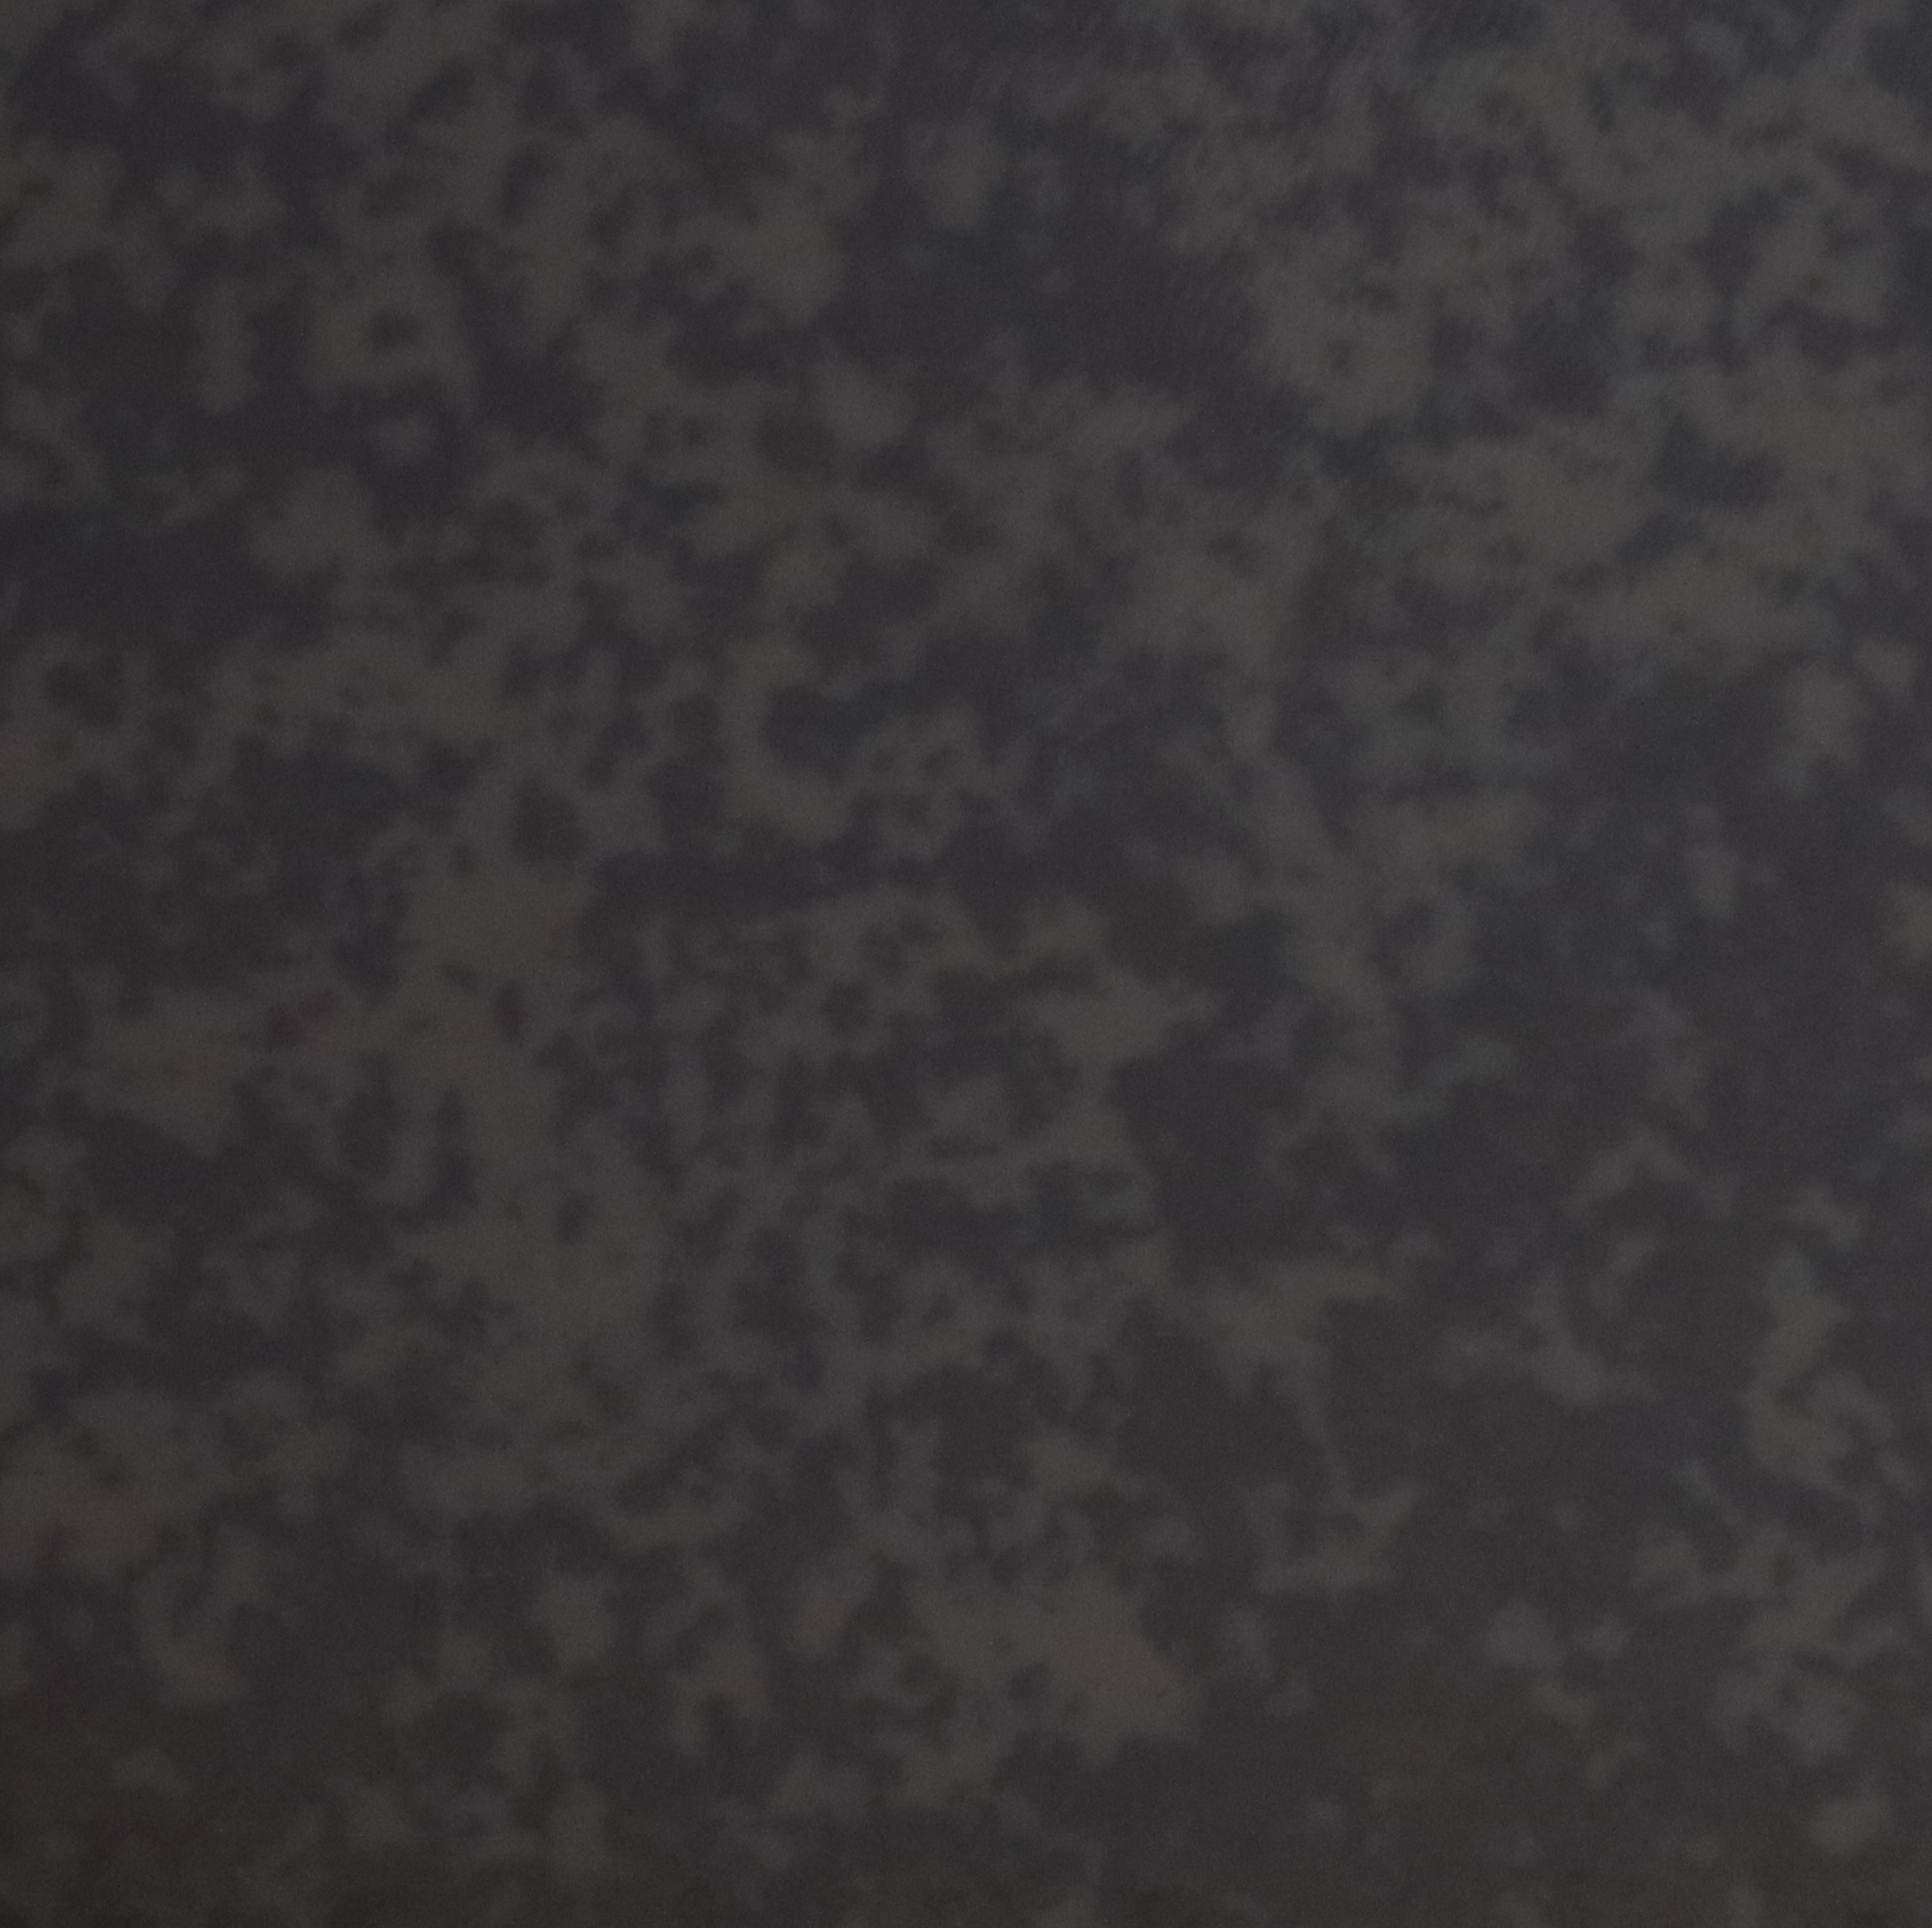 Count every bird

0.